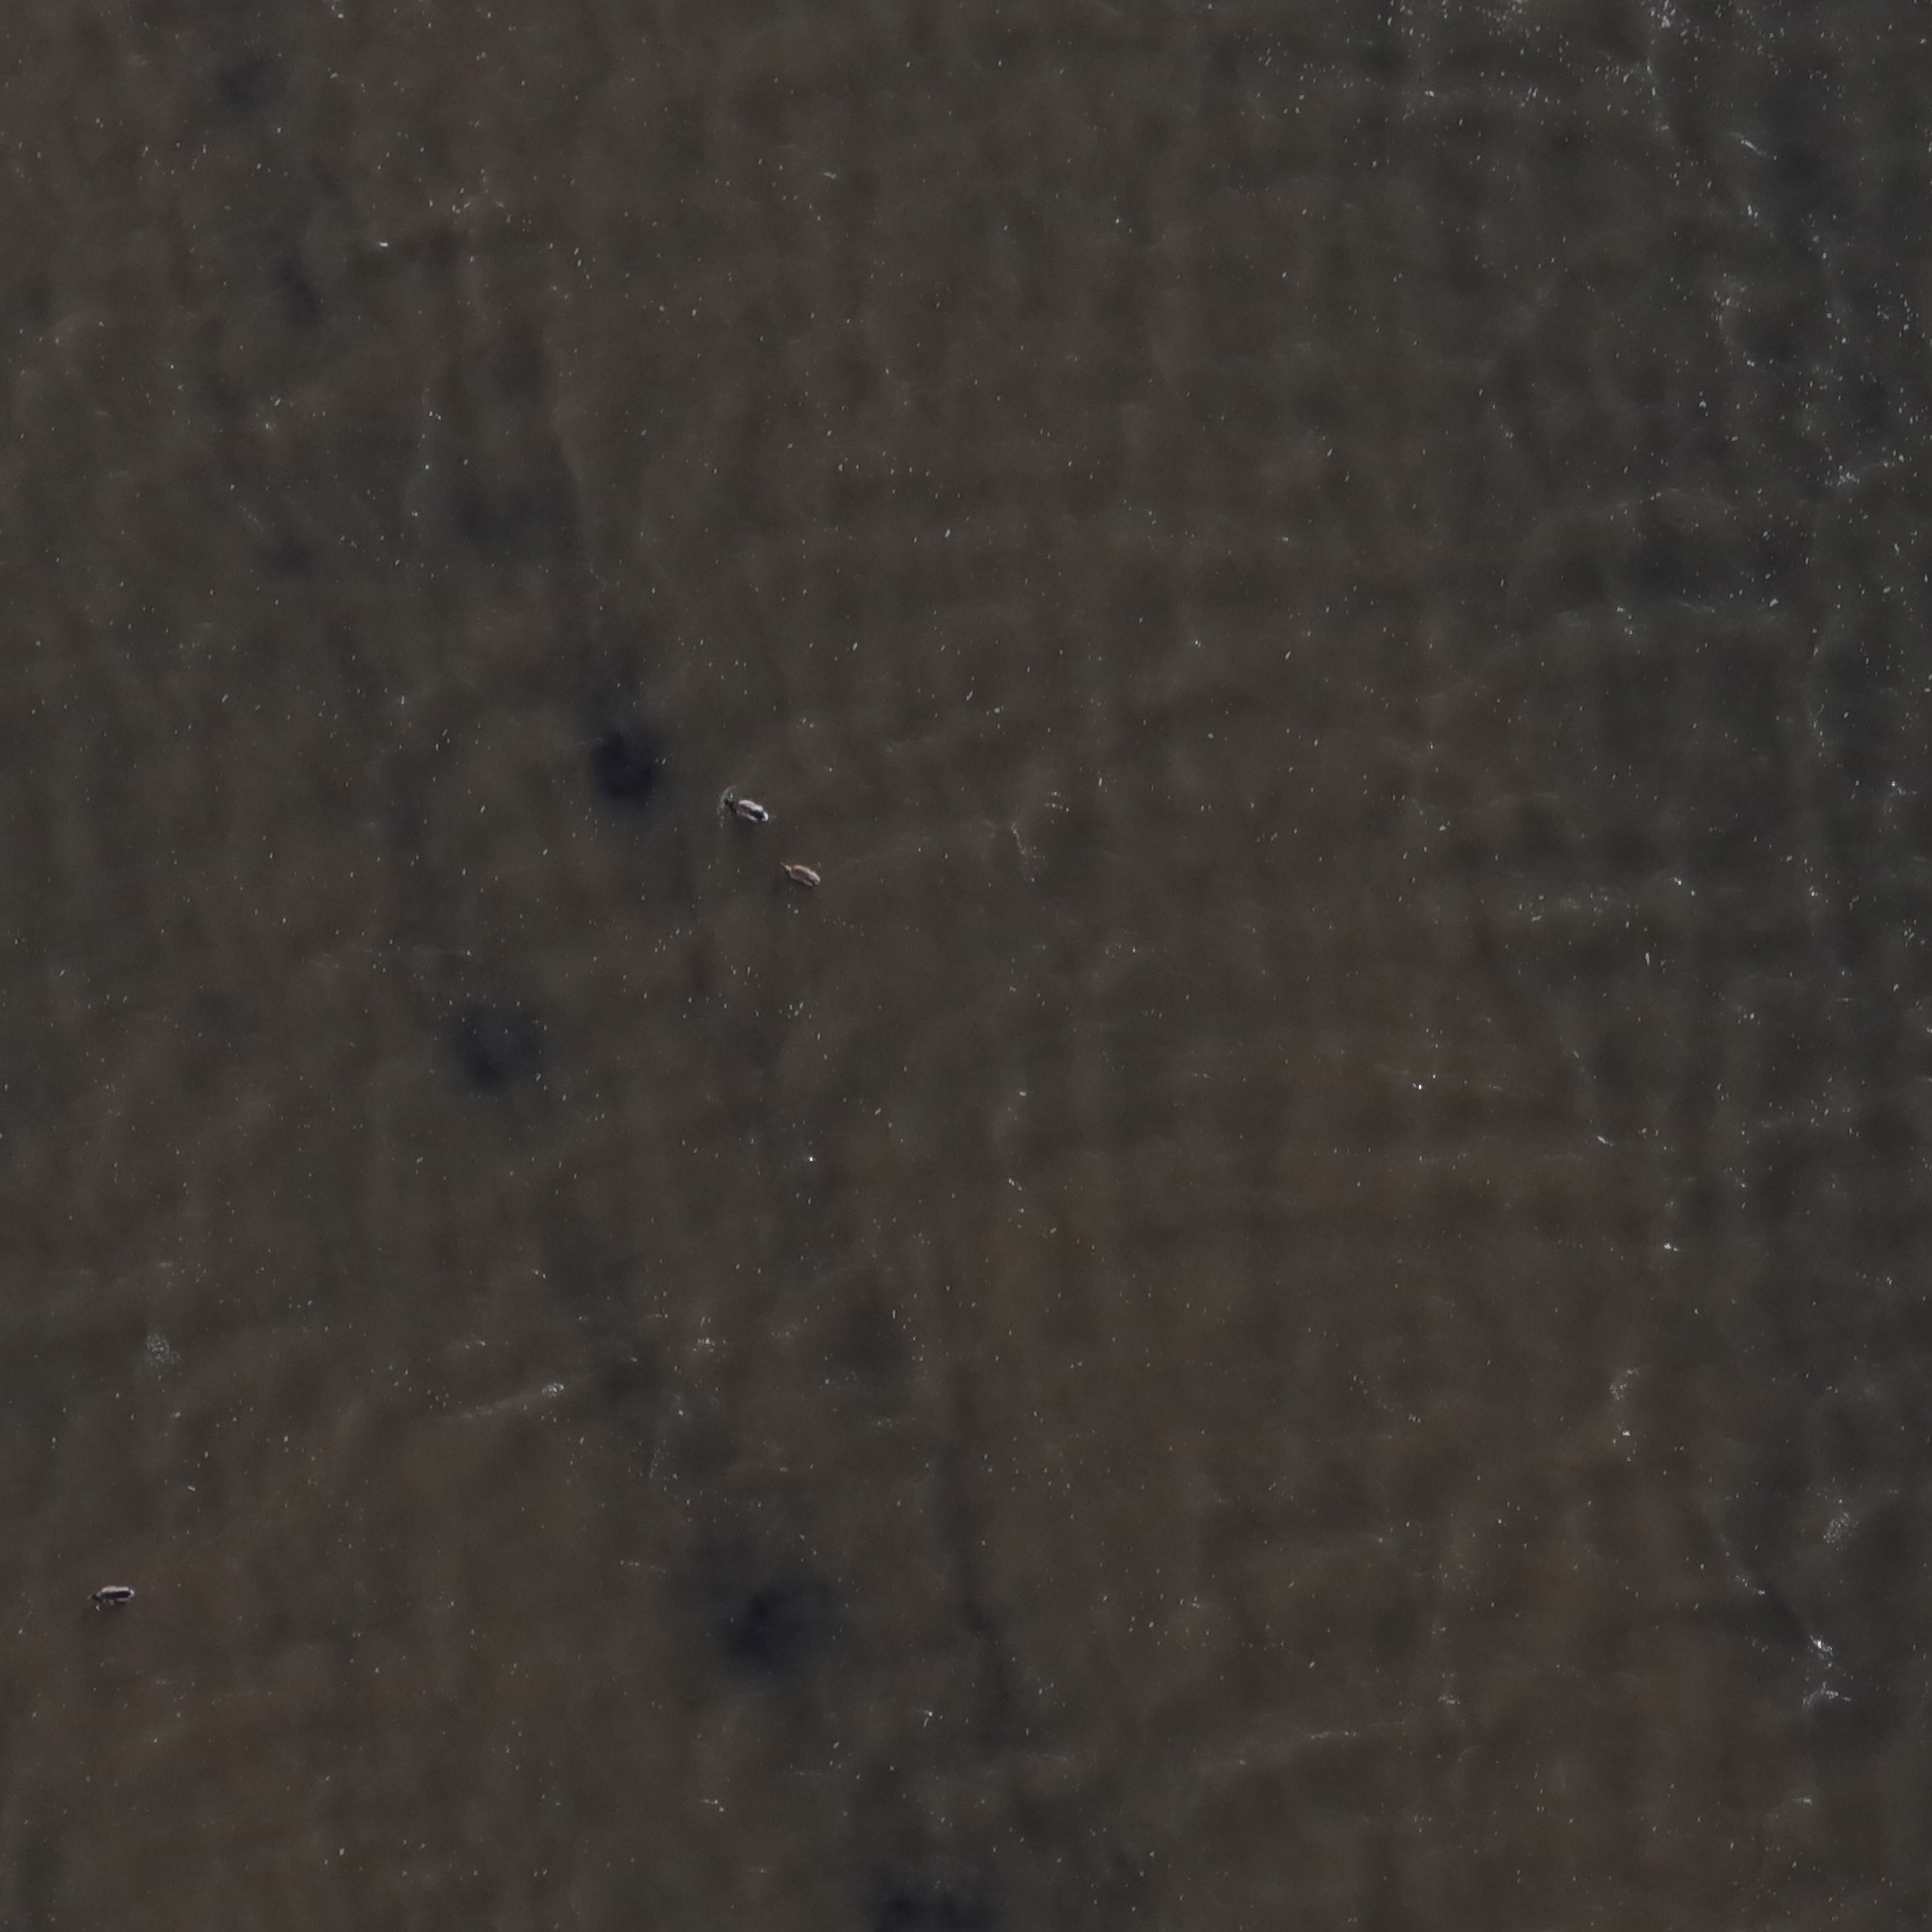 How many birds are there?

3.